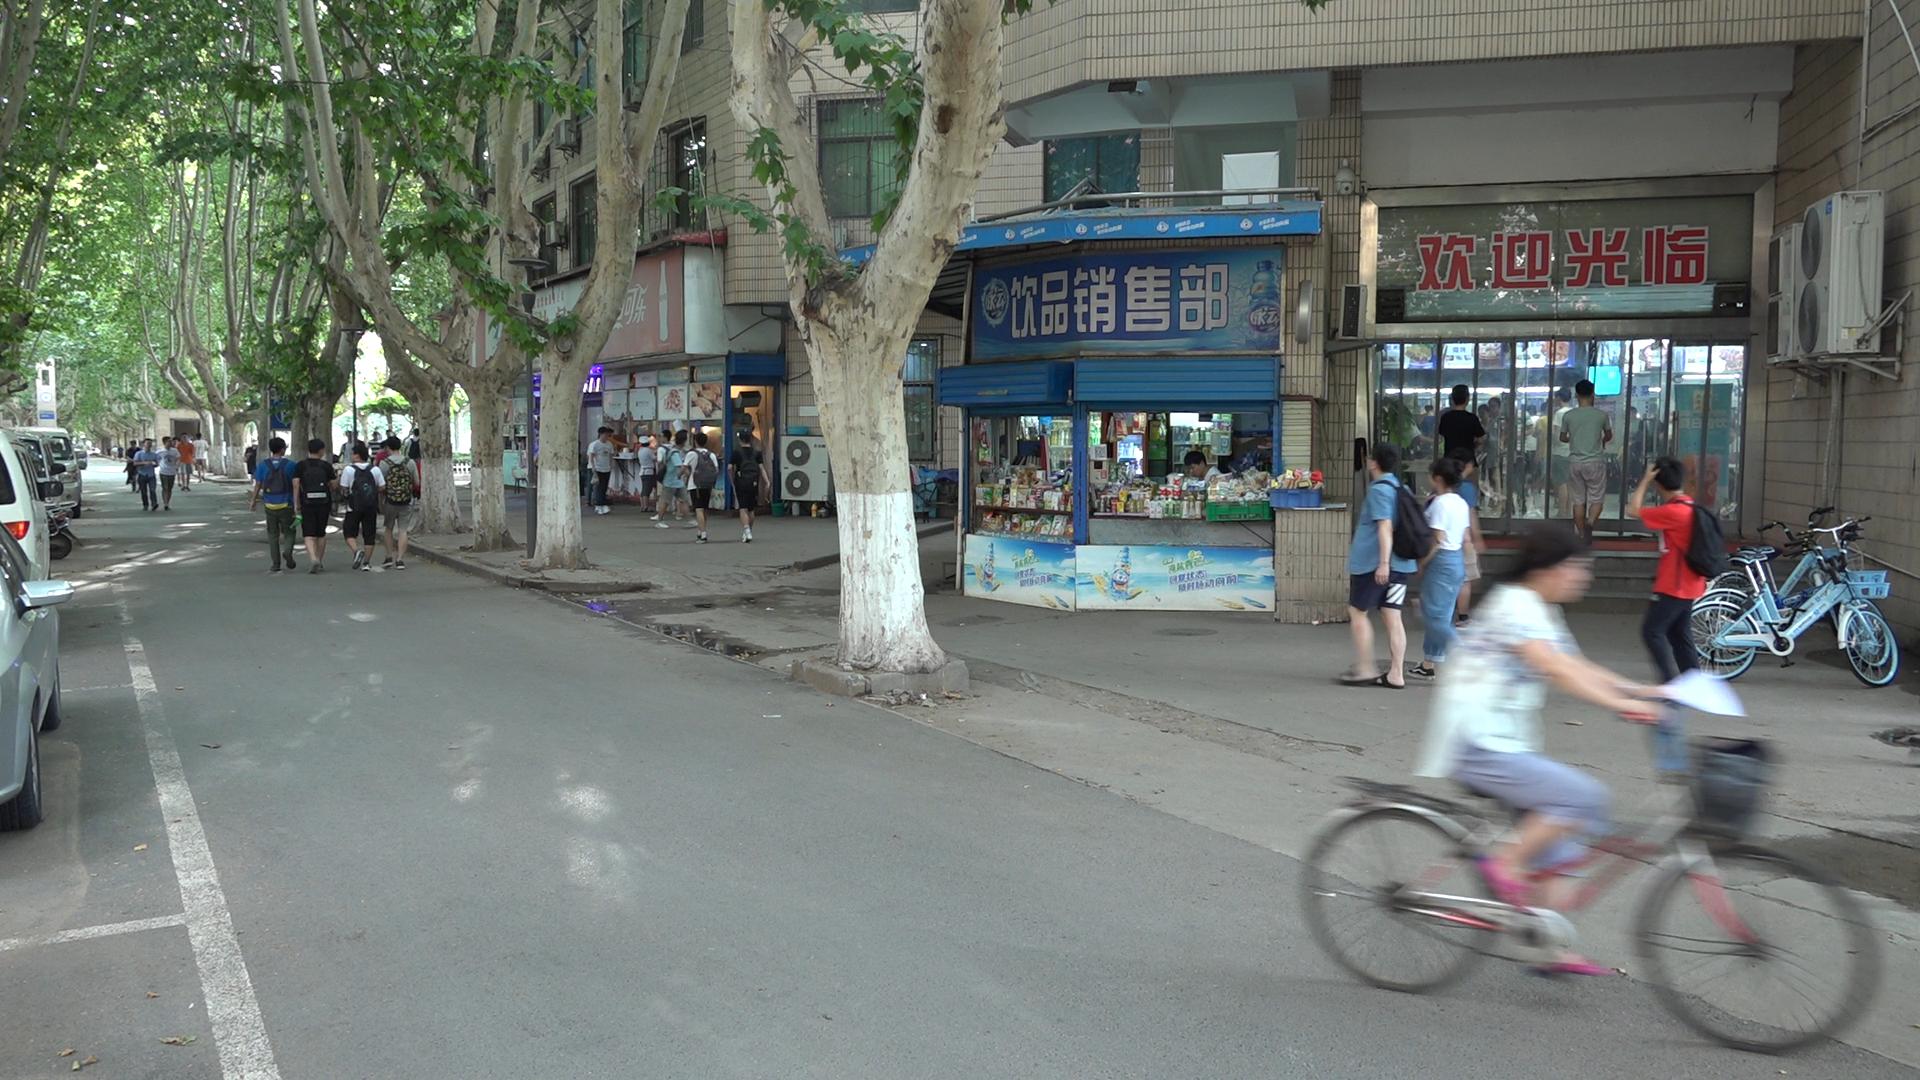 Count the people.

41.